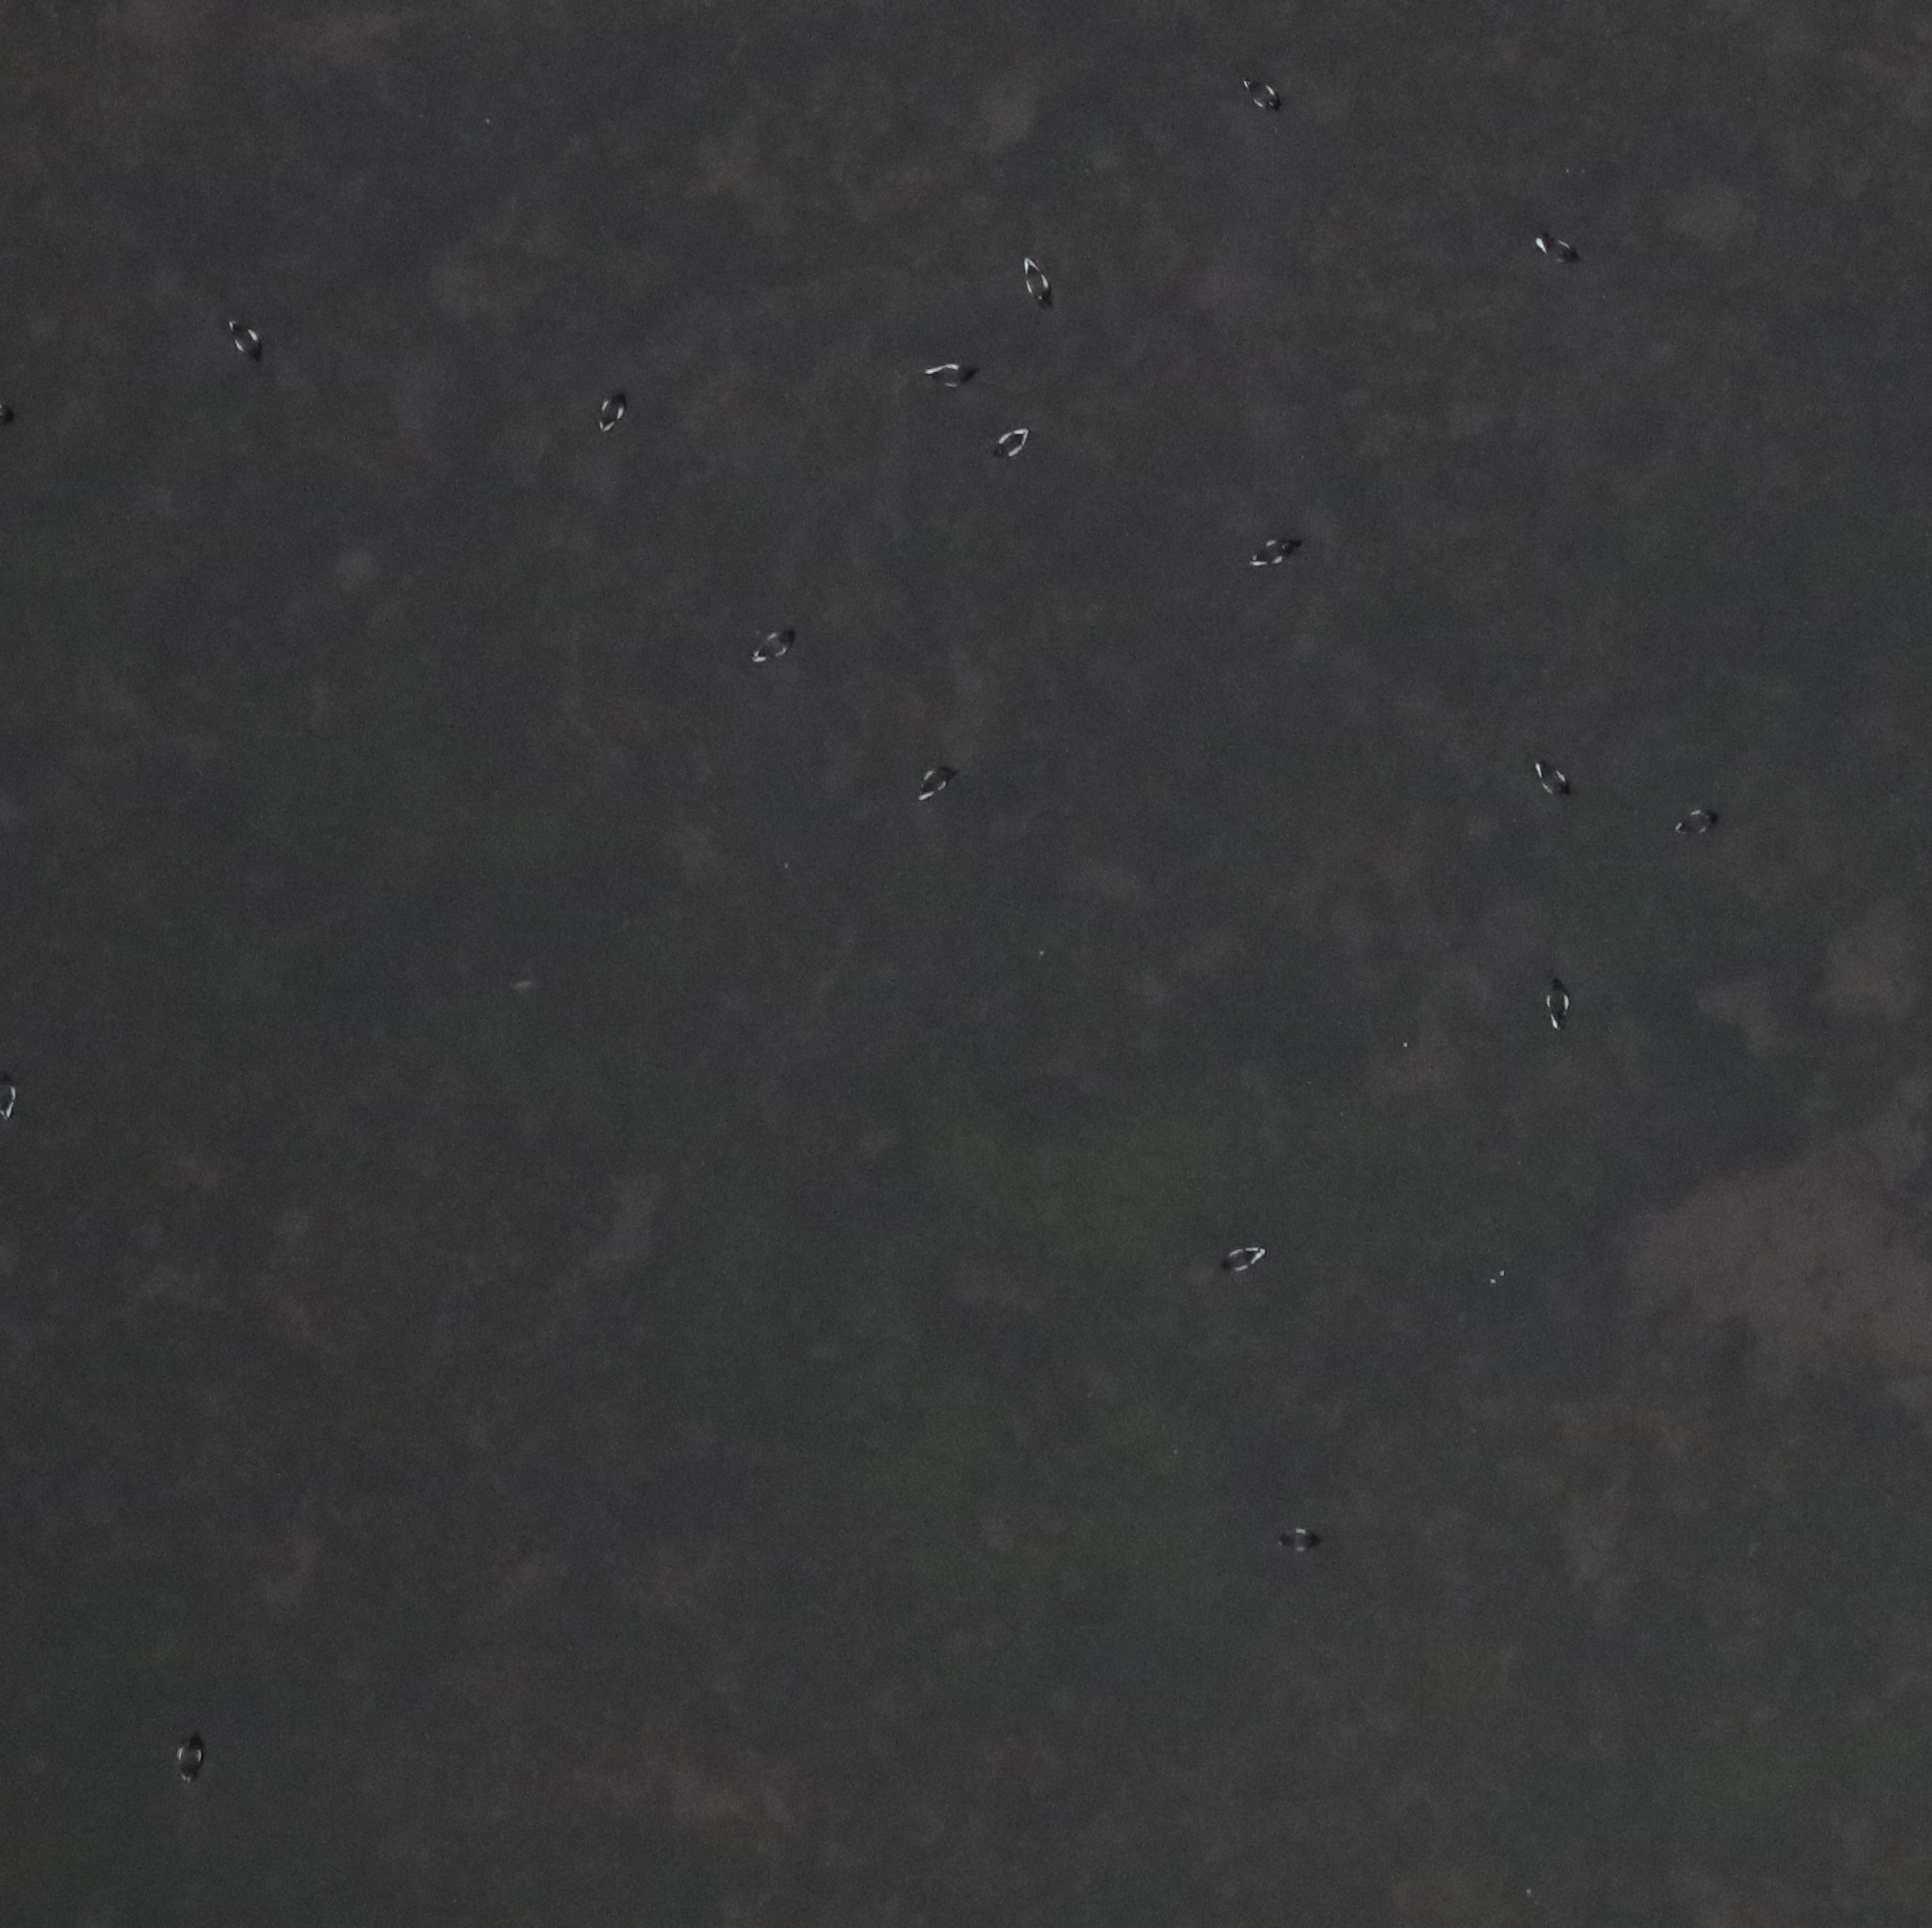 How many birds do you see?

17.